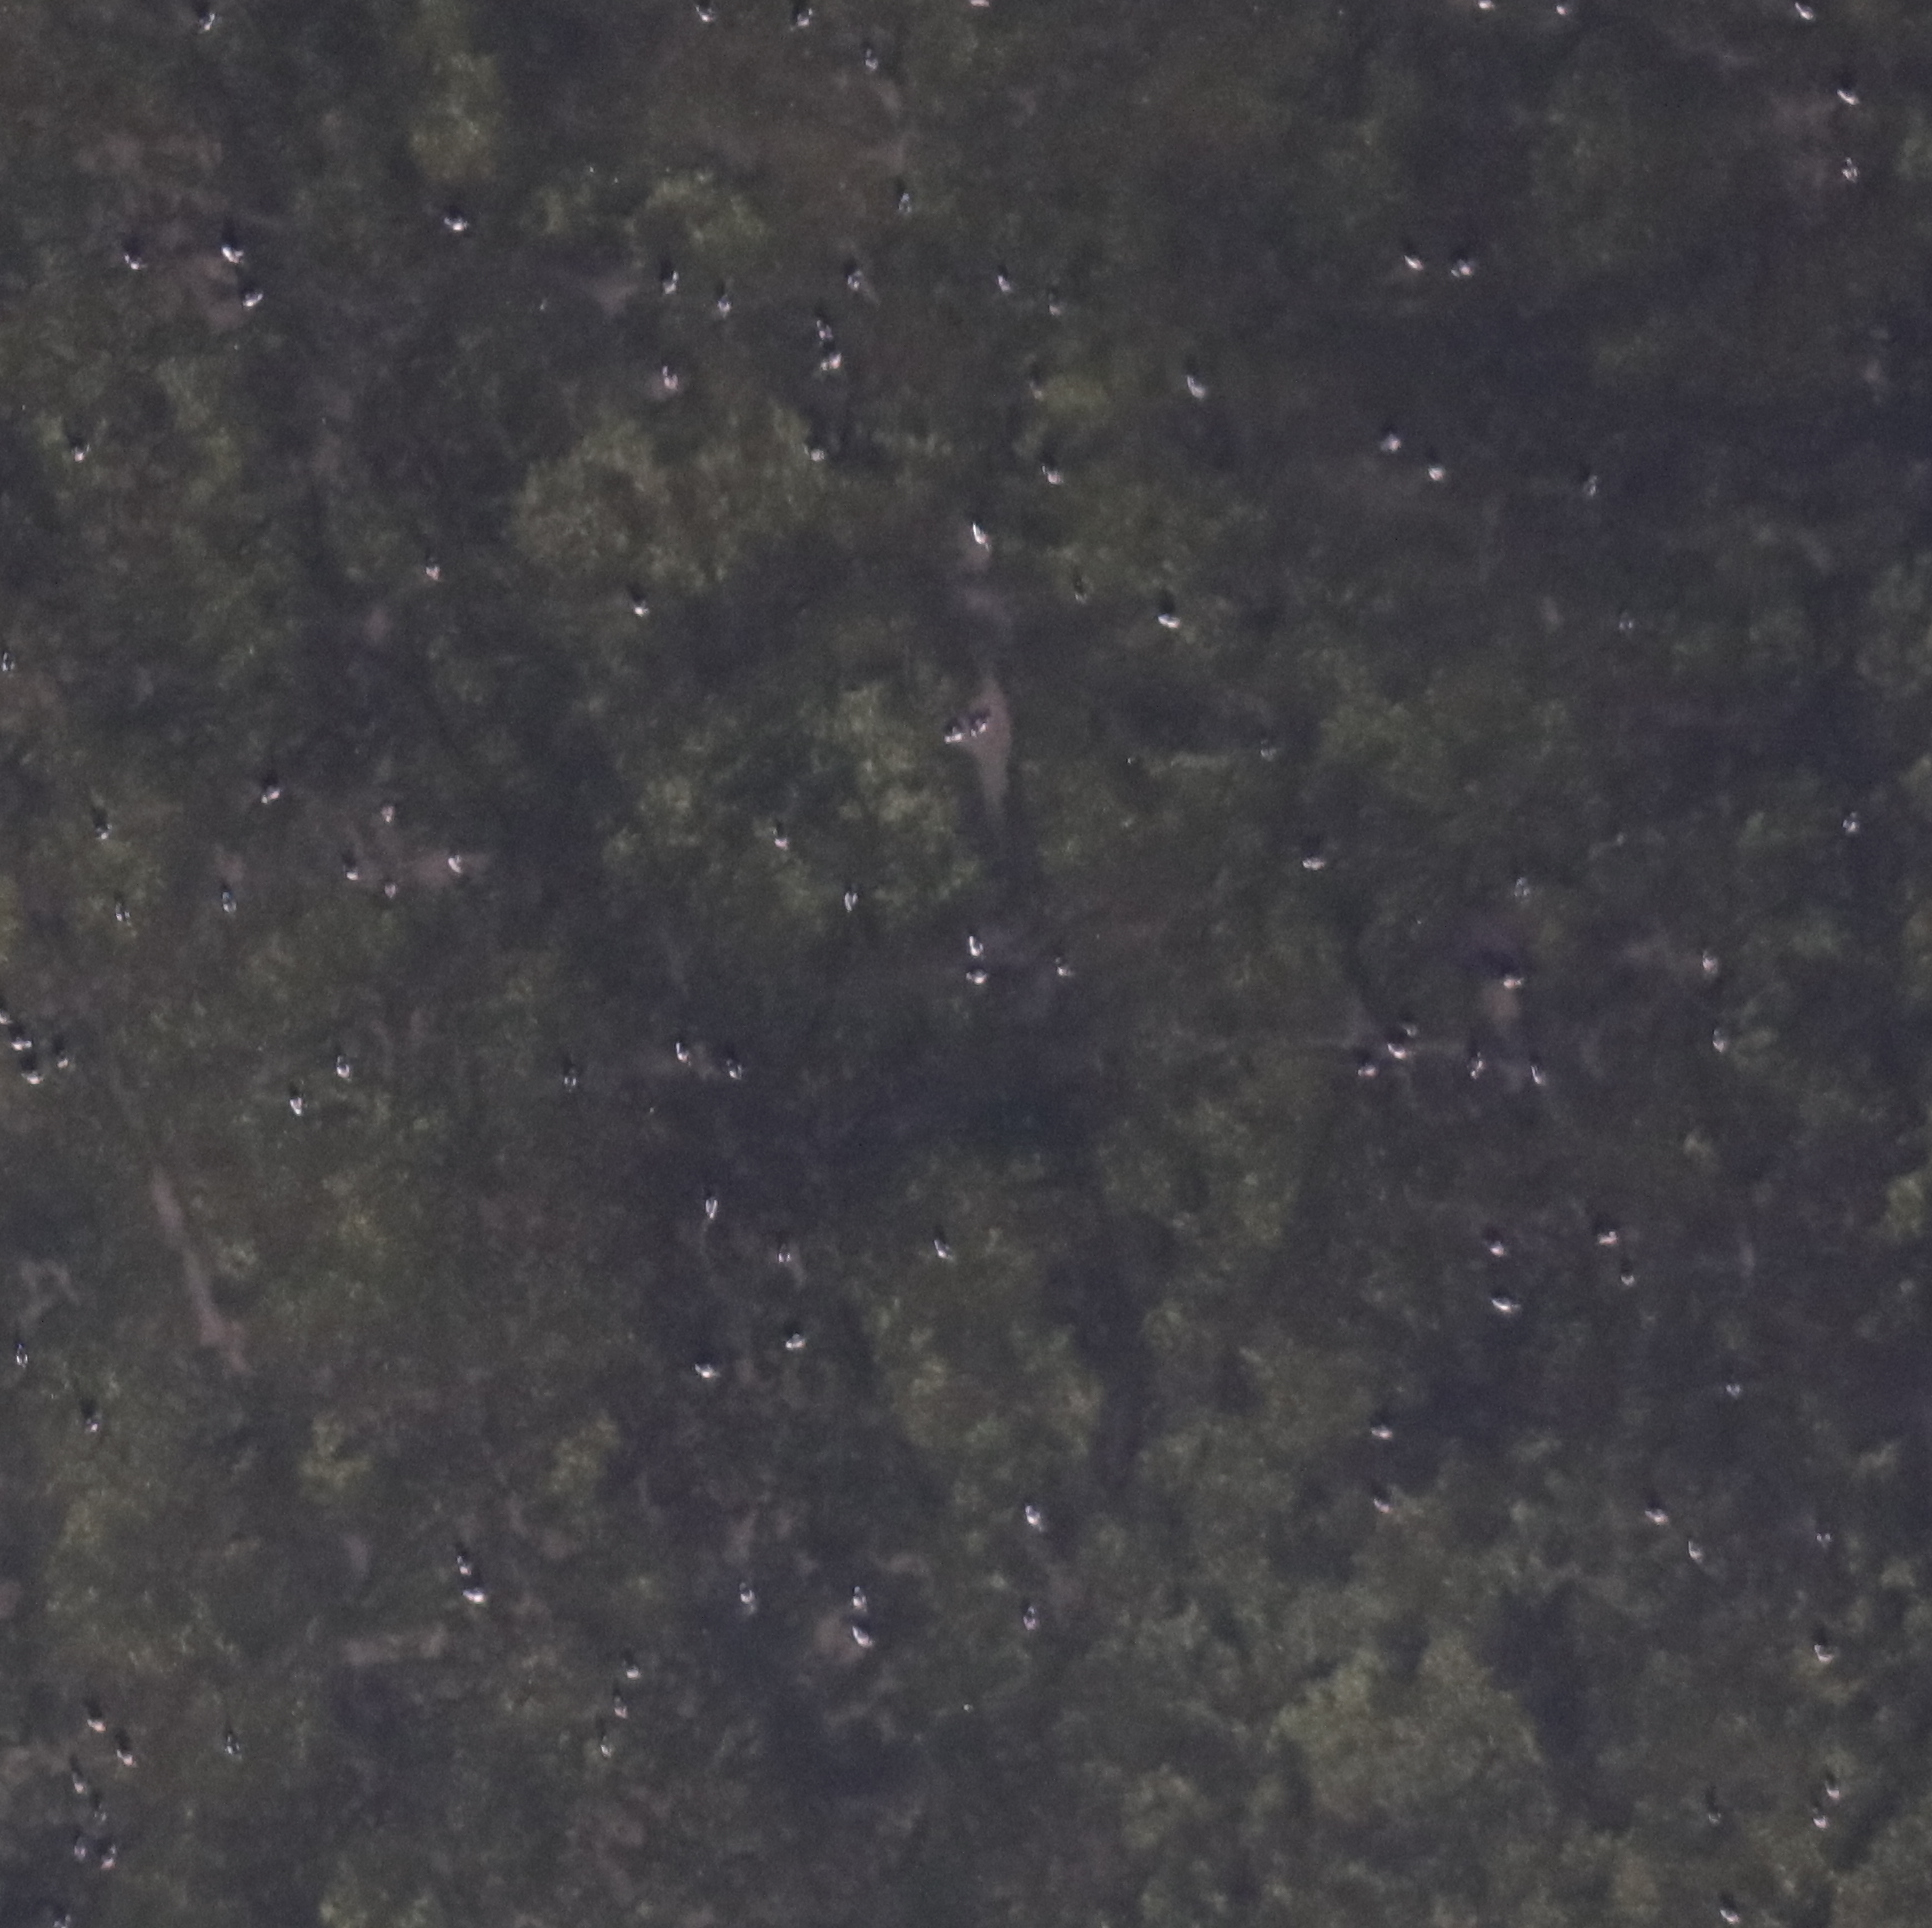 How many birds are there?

113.